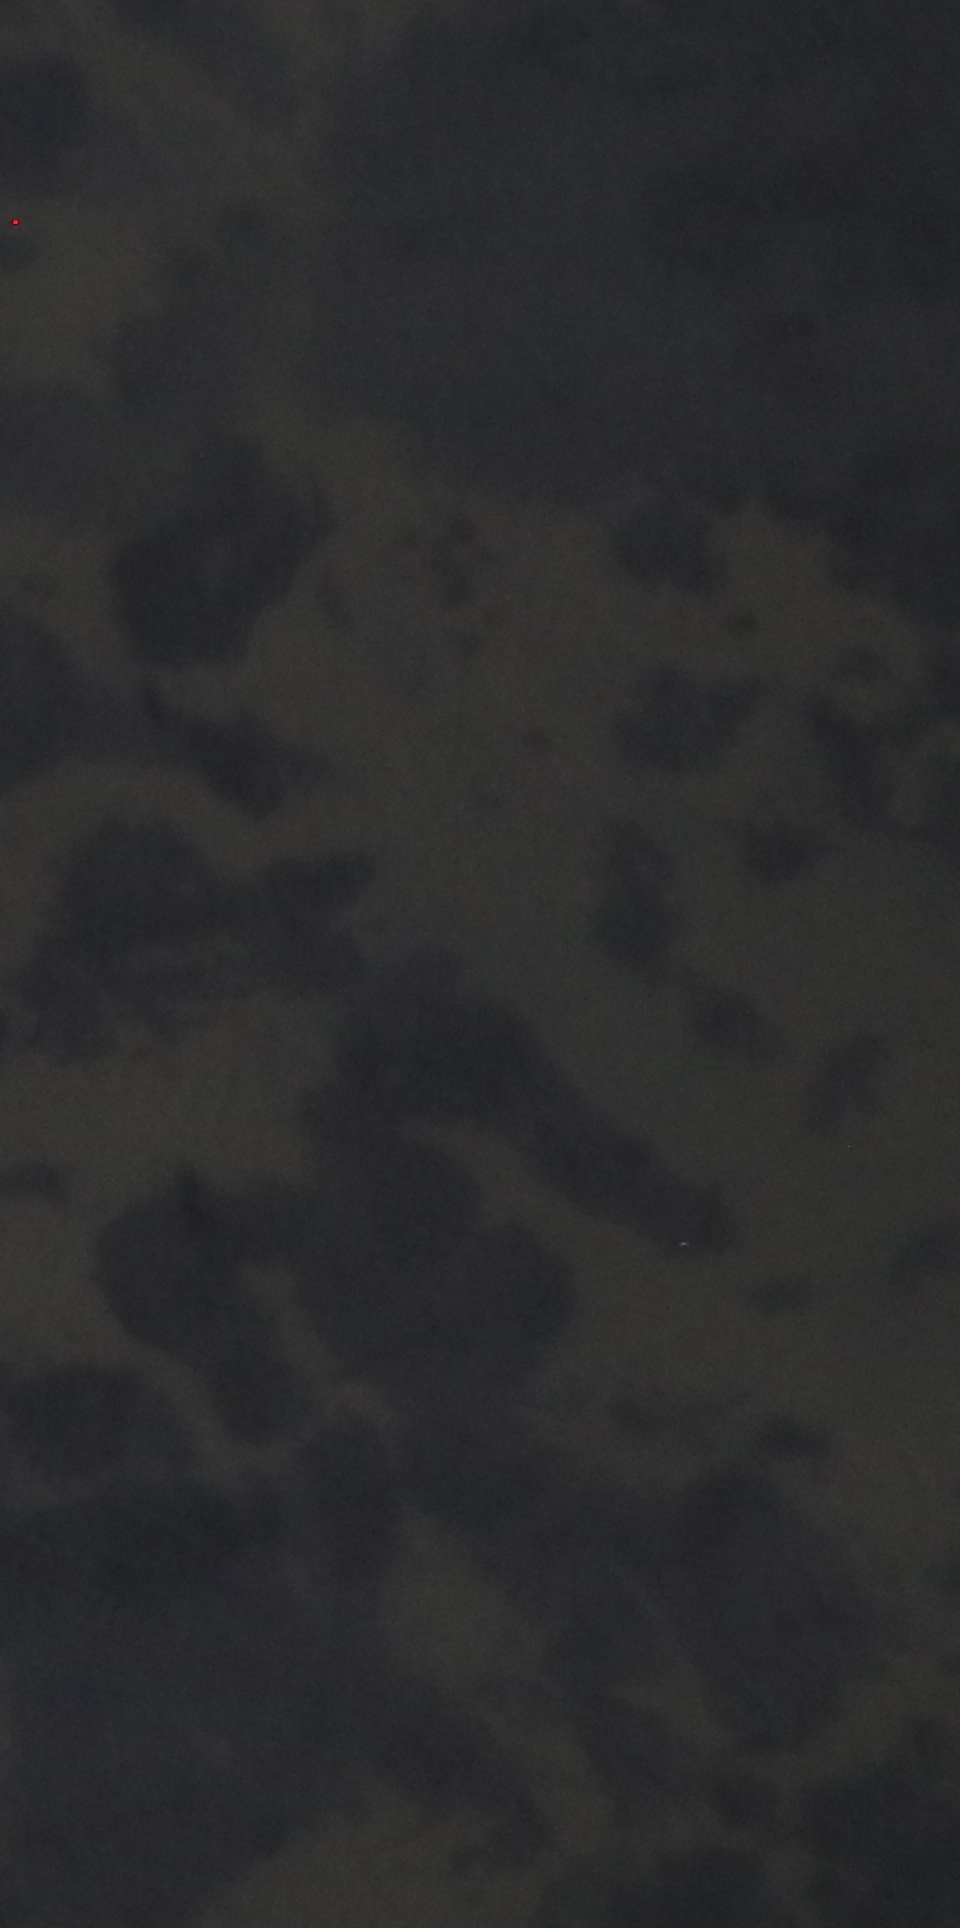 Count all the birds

0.